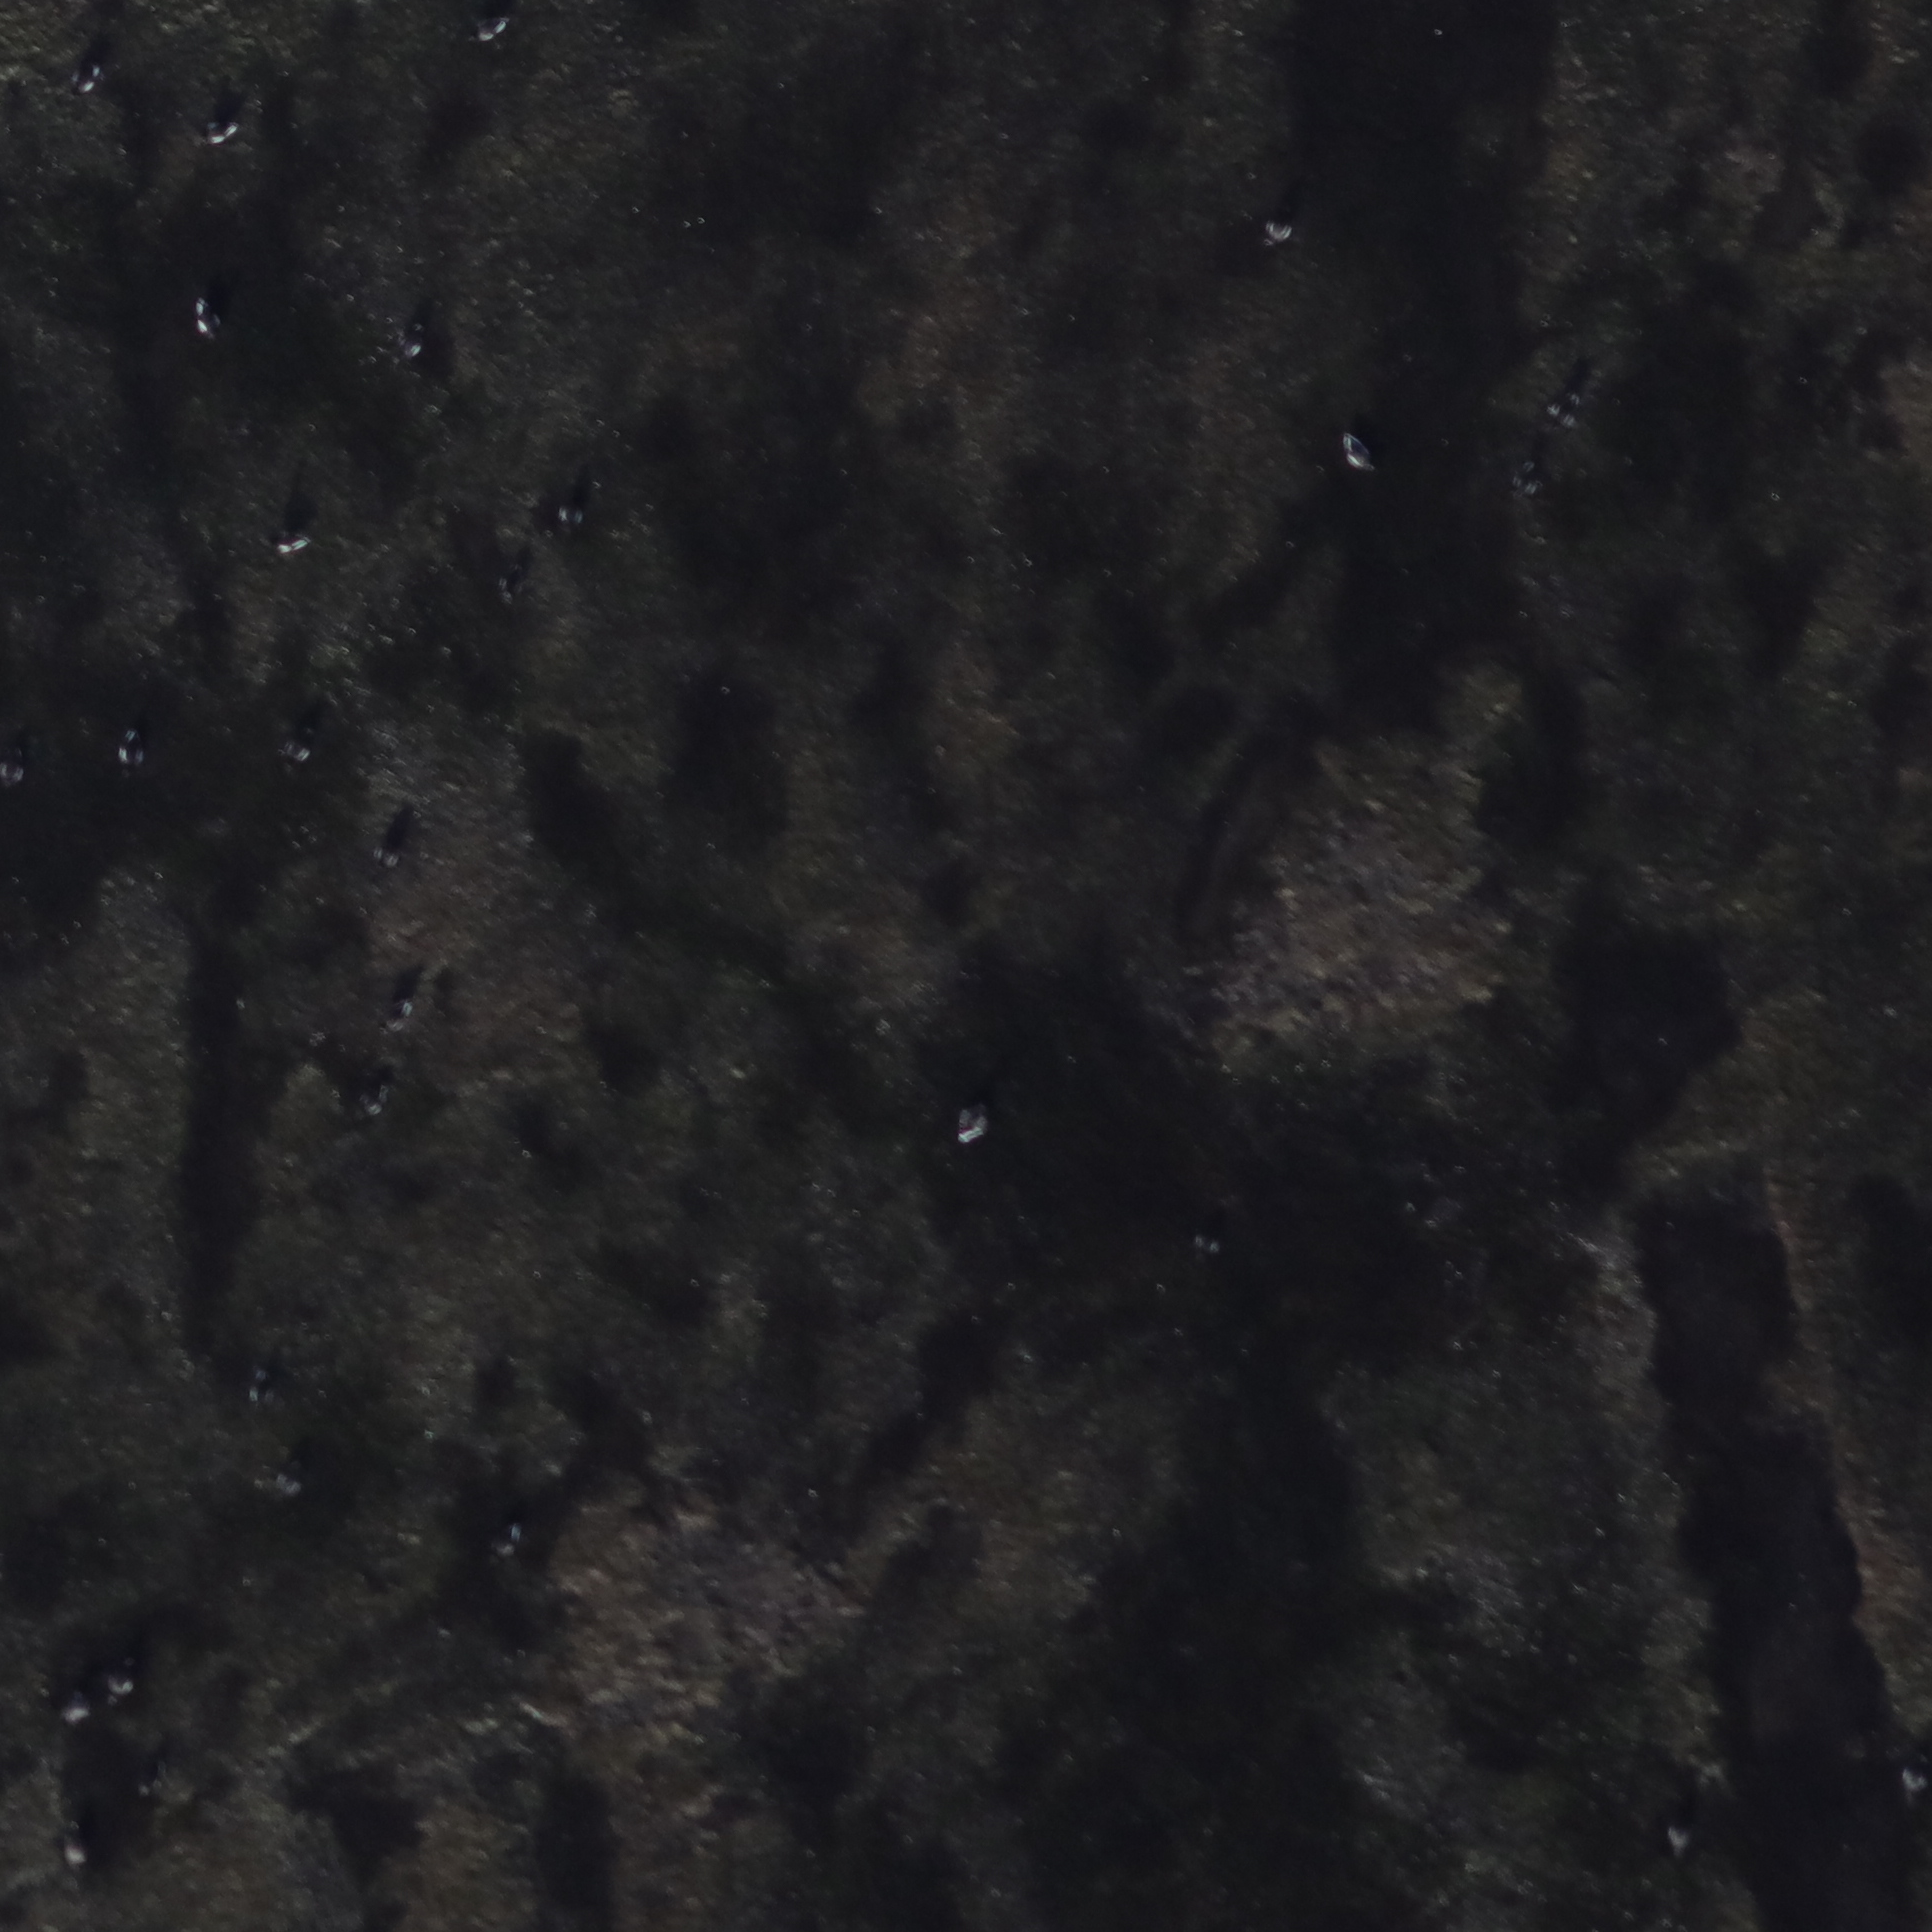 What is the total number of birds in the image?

27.